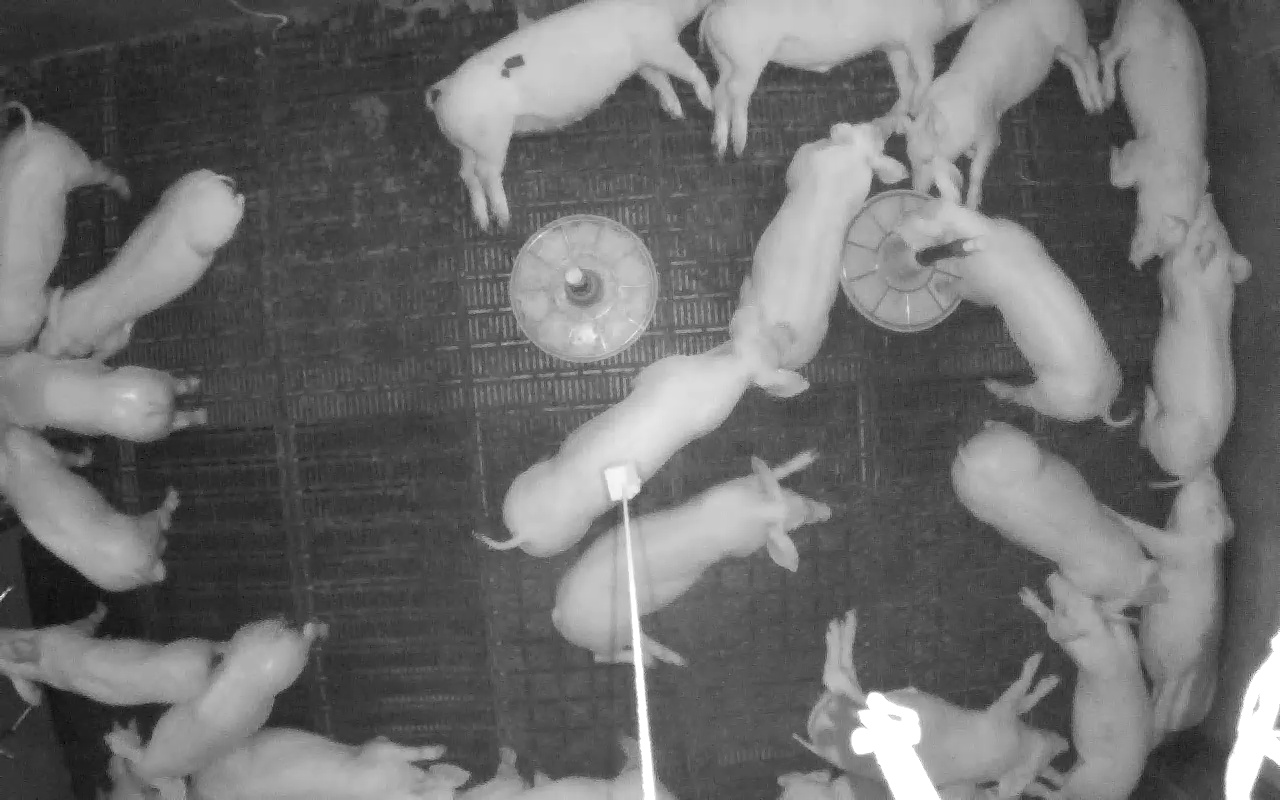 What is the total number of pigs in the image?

22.